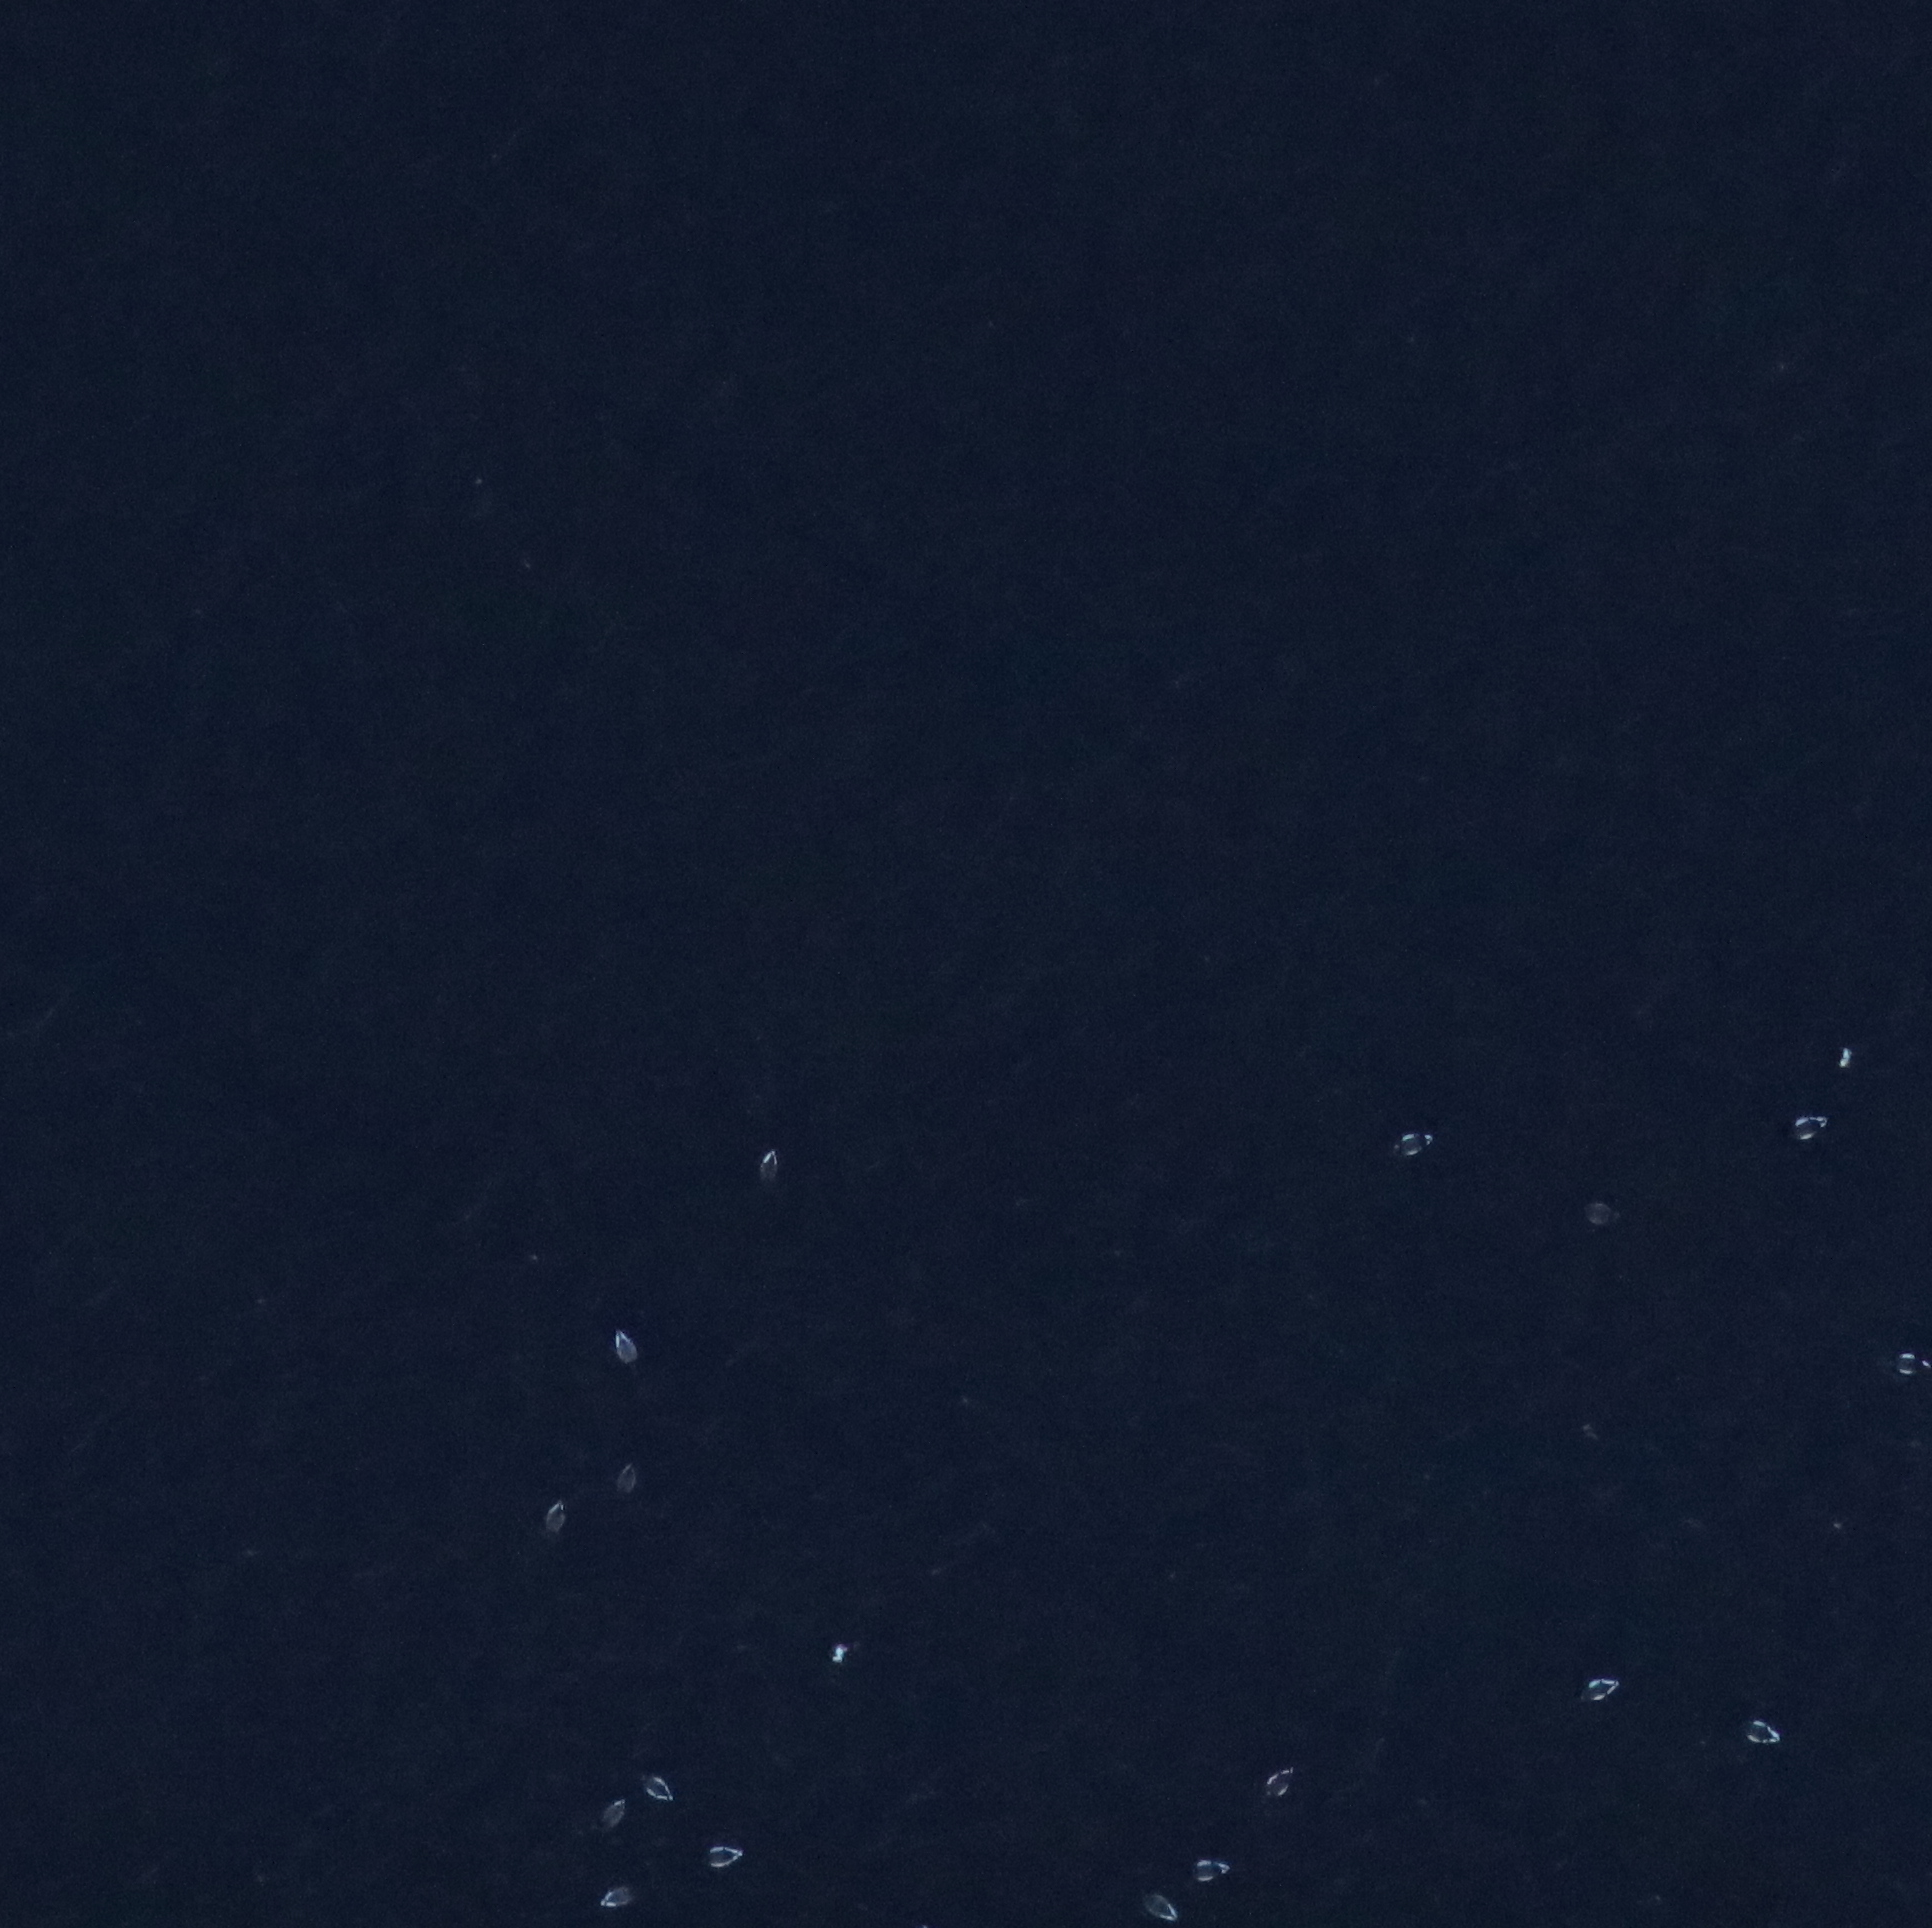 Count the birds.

19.